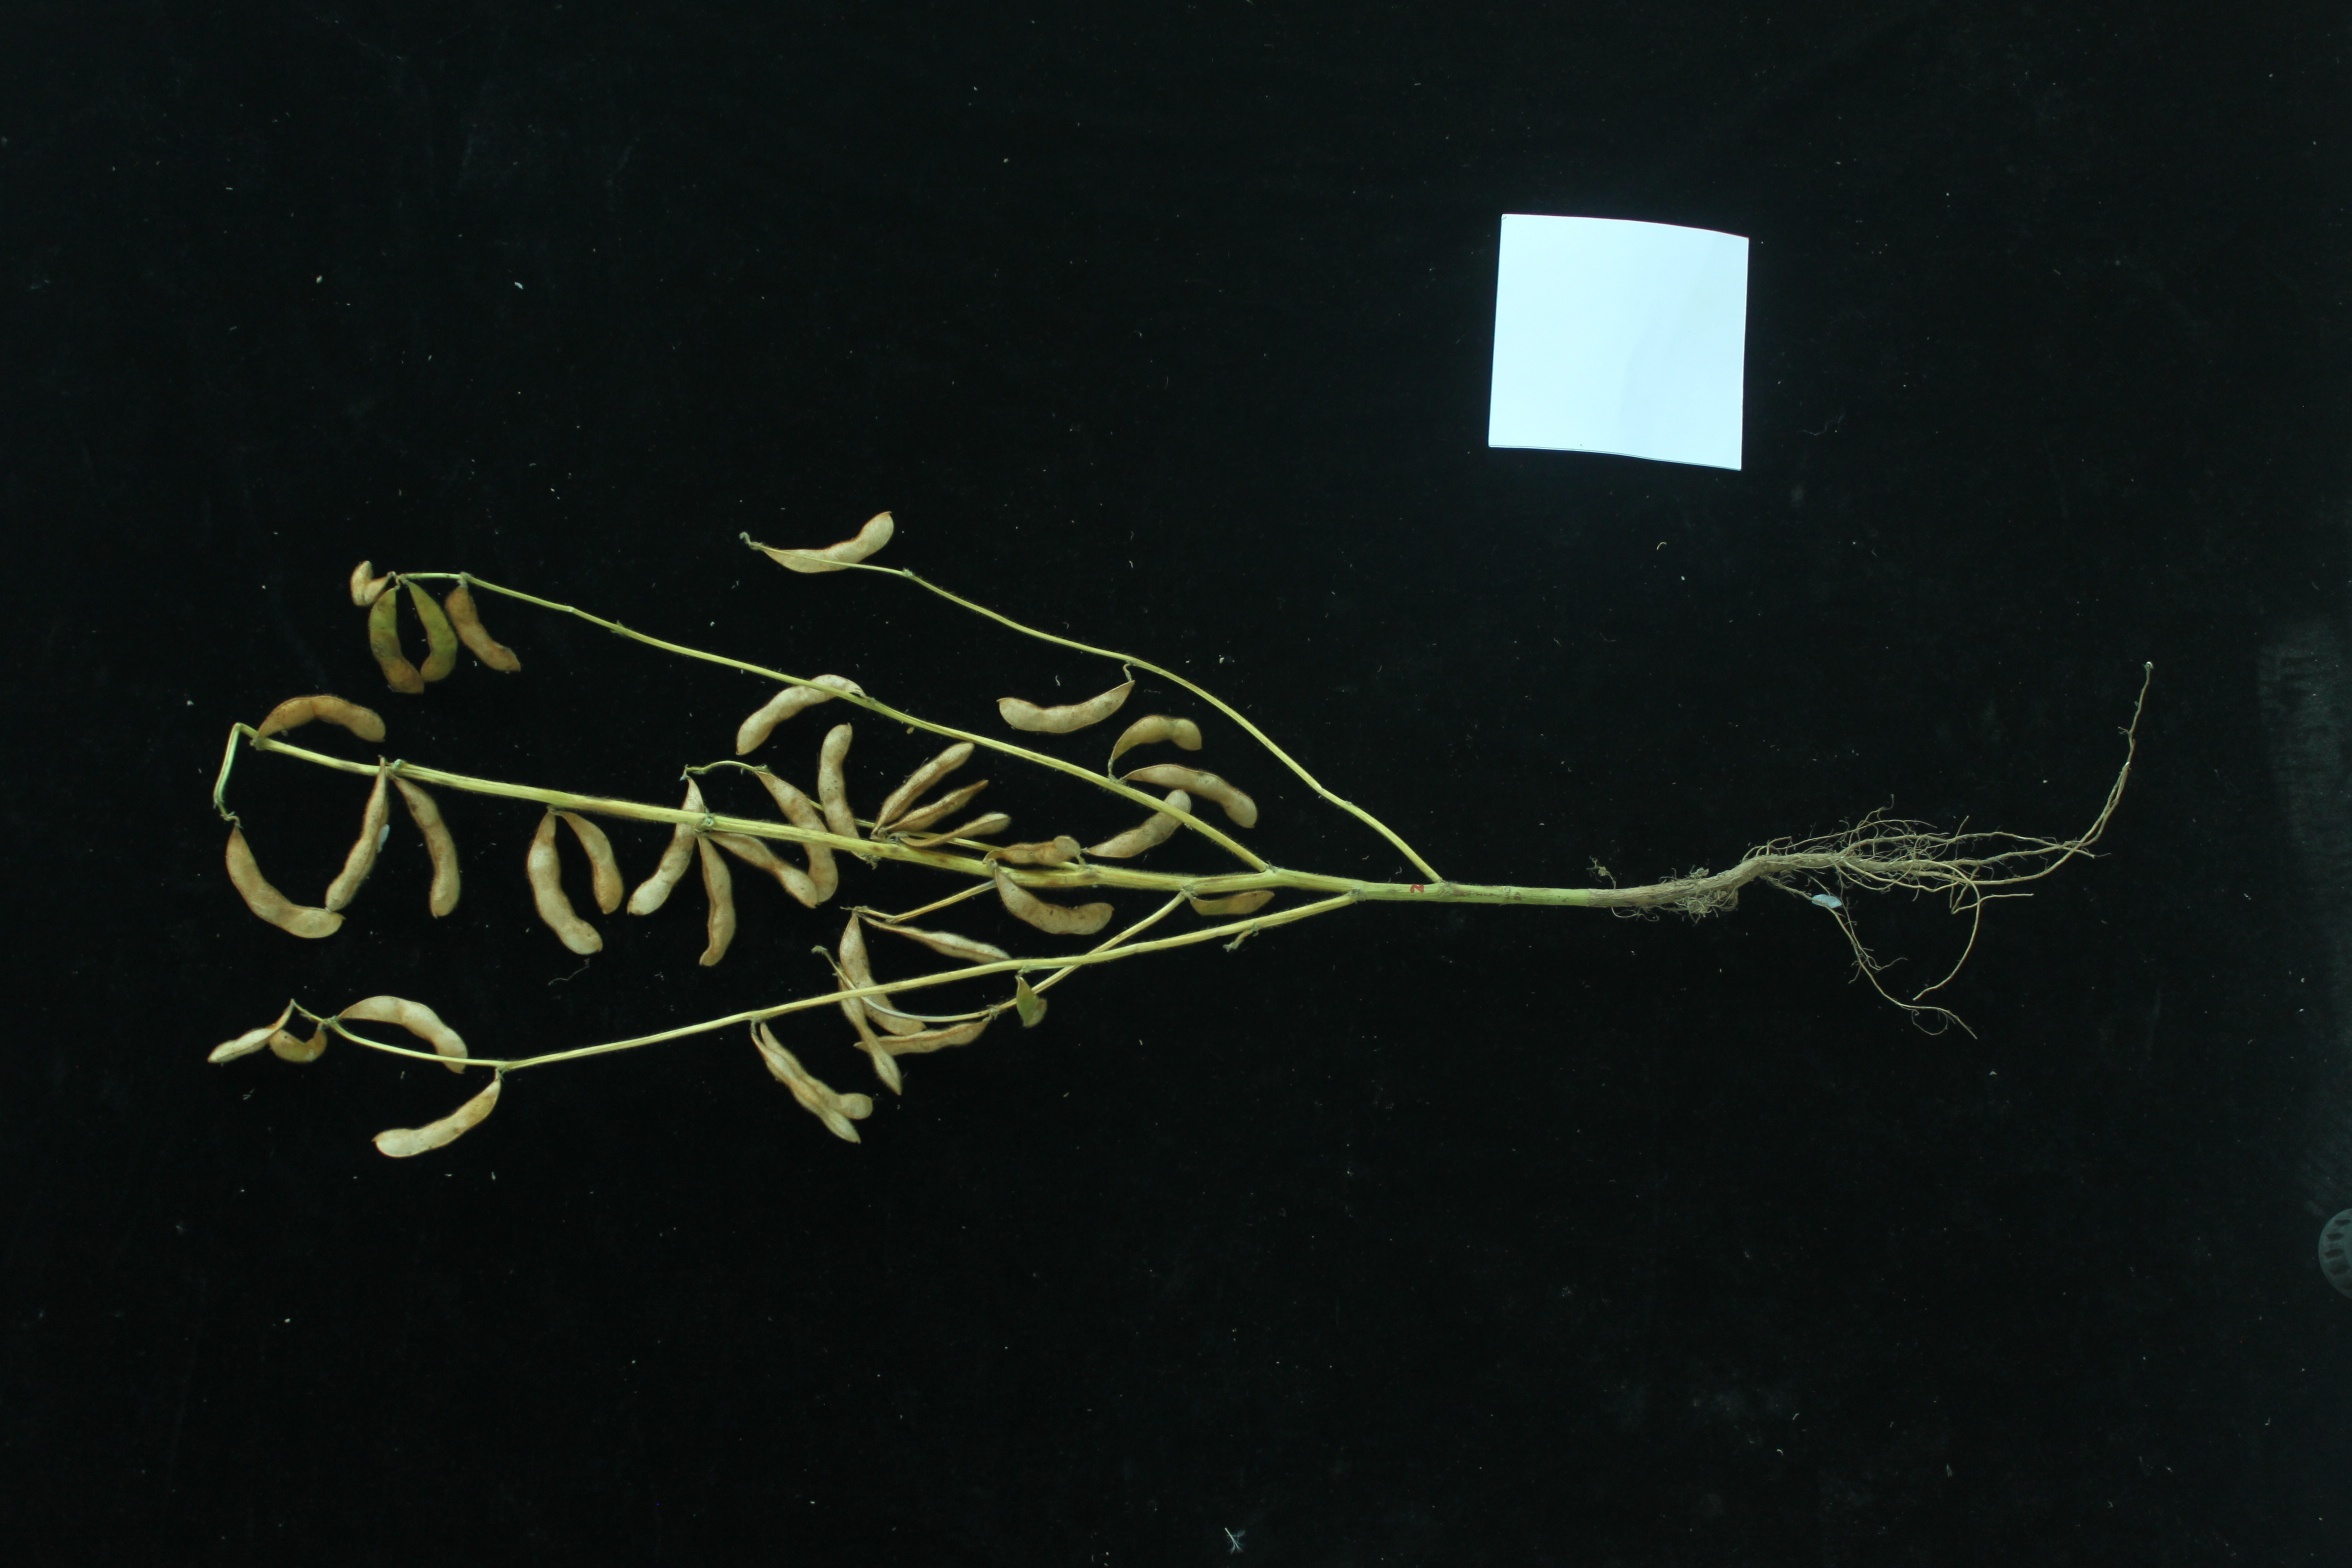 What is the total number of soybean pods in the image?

37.